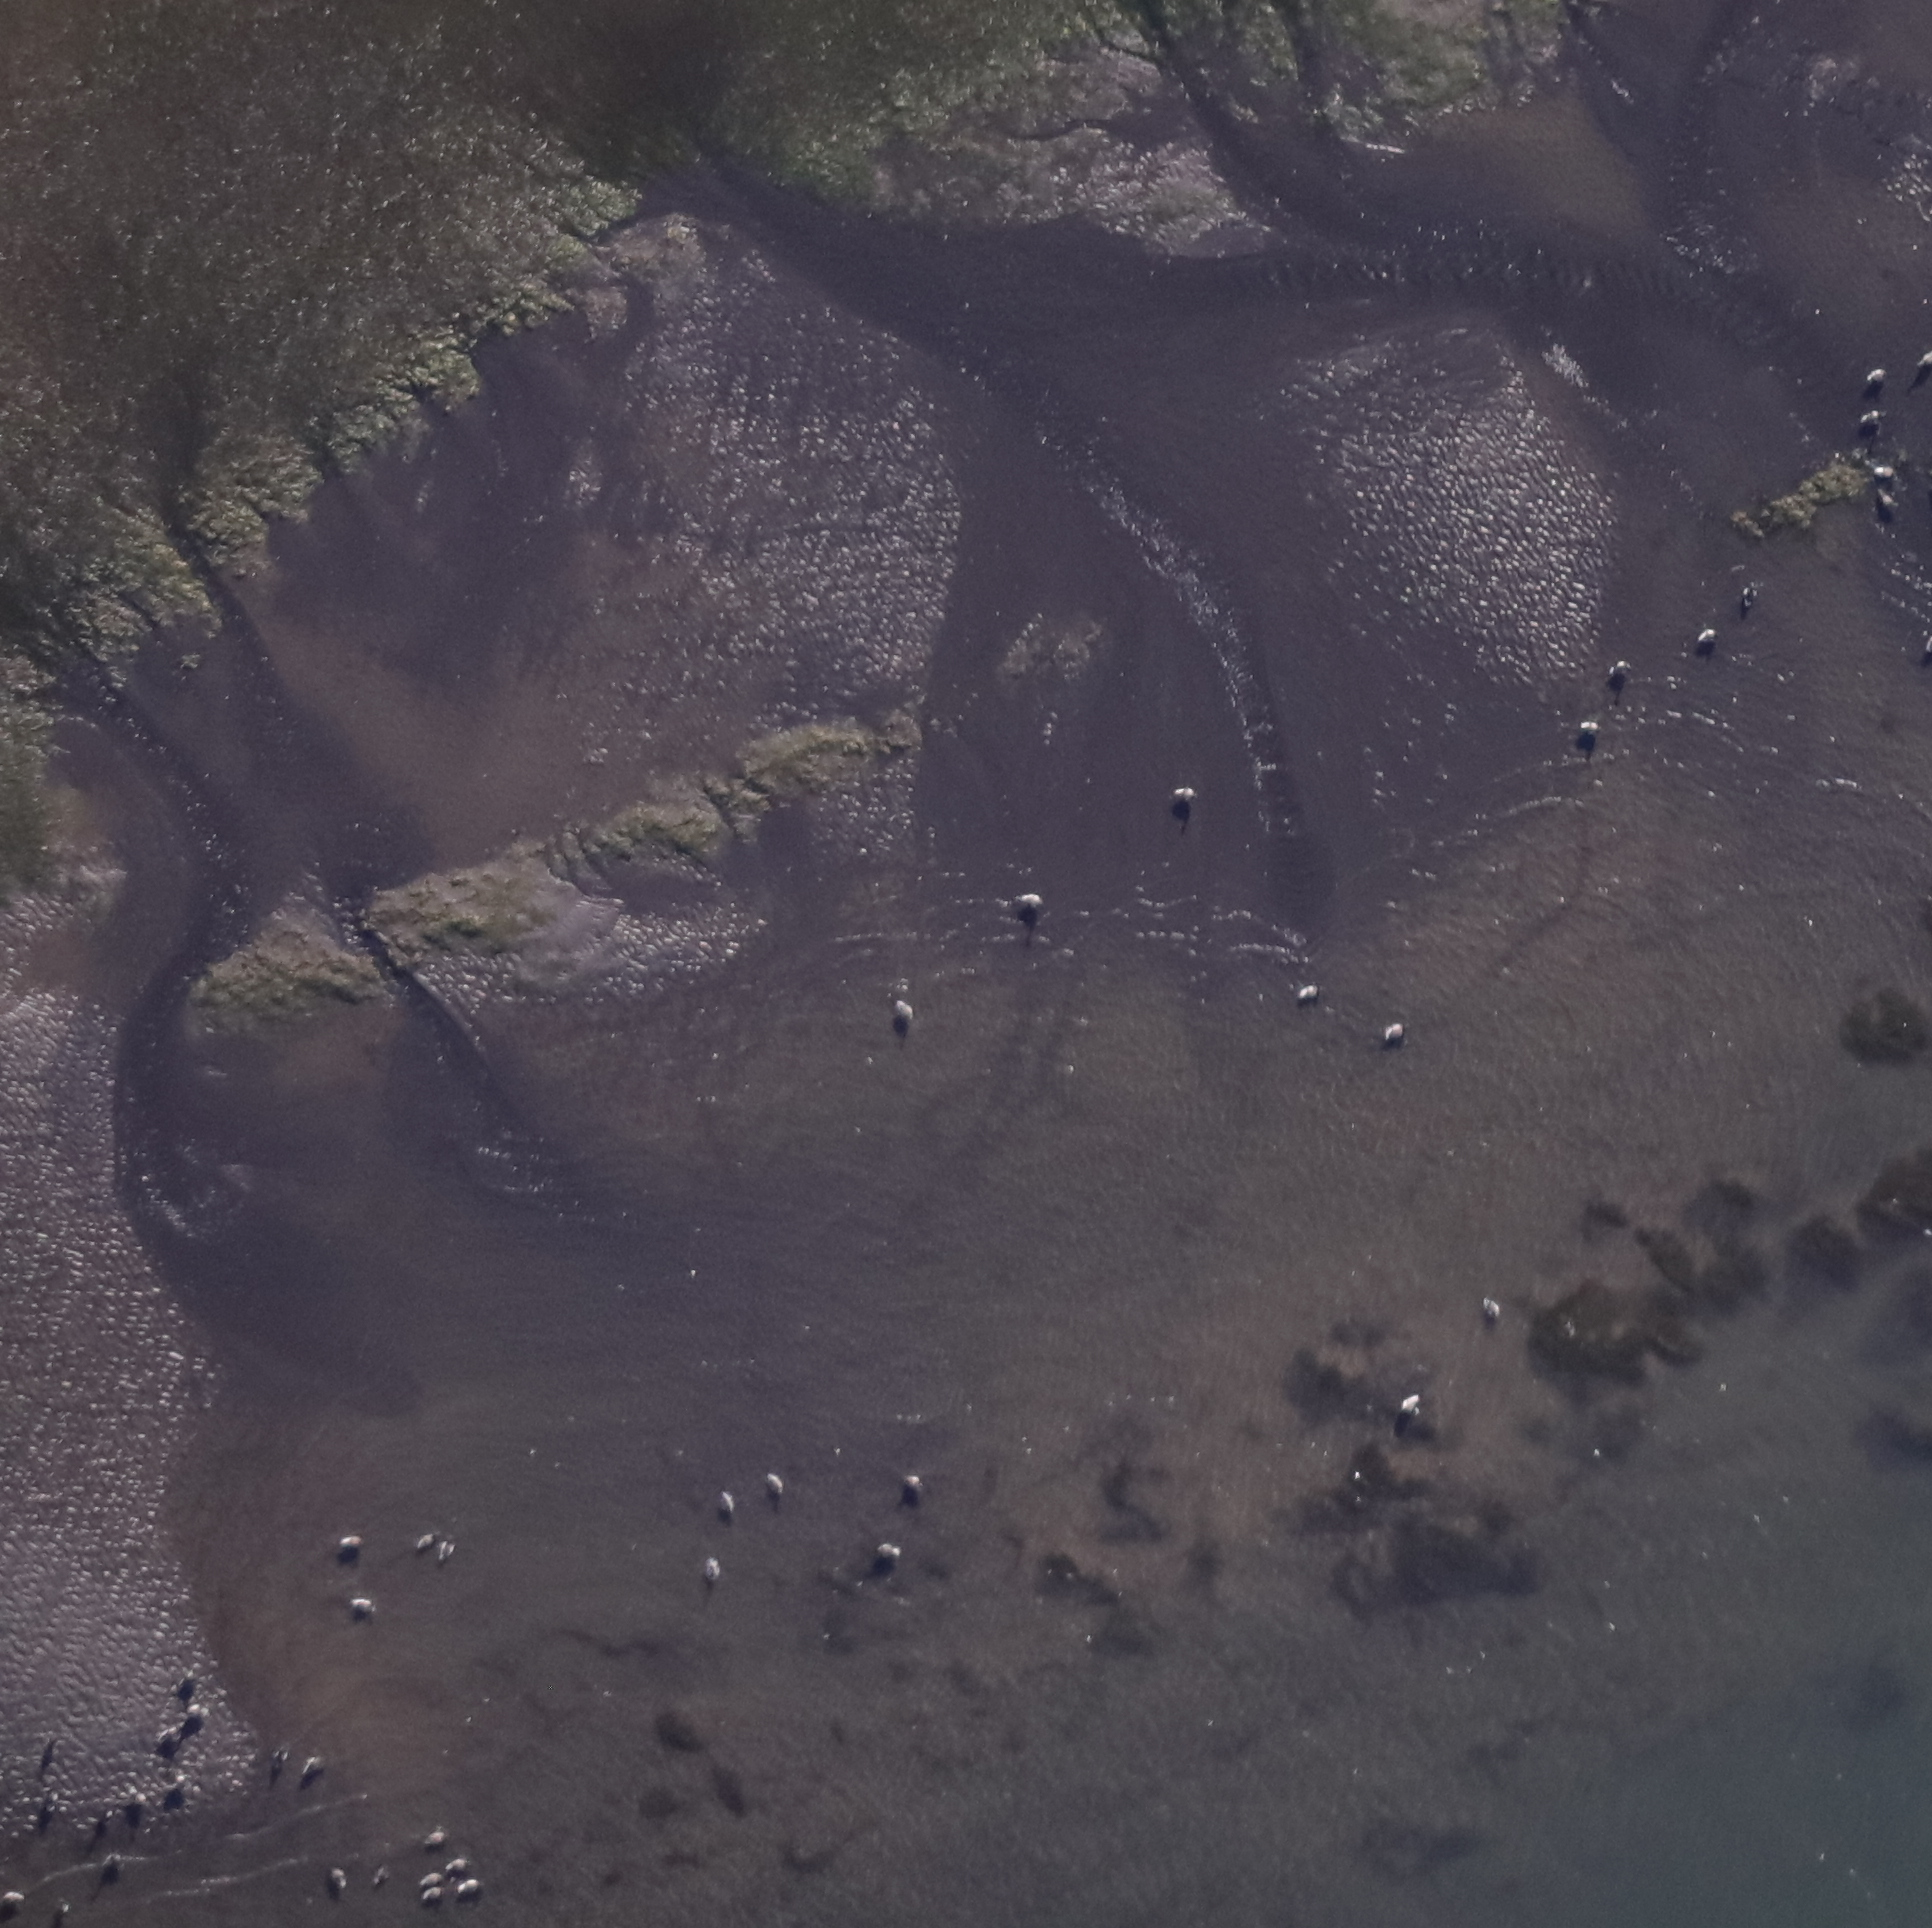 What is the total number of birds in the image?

45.